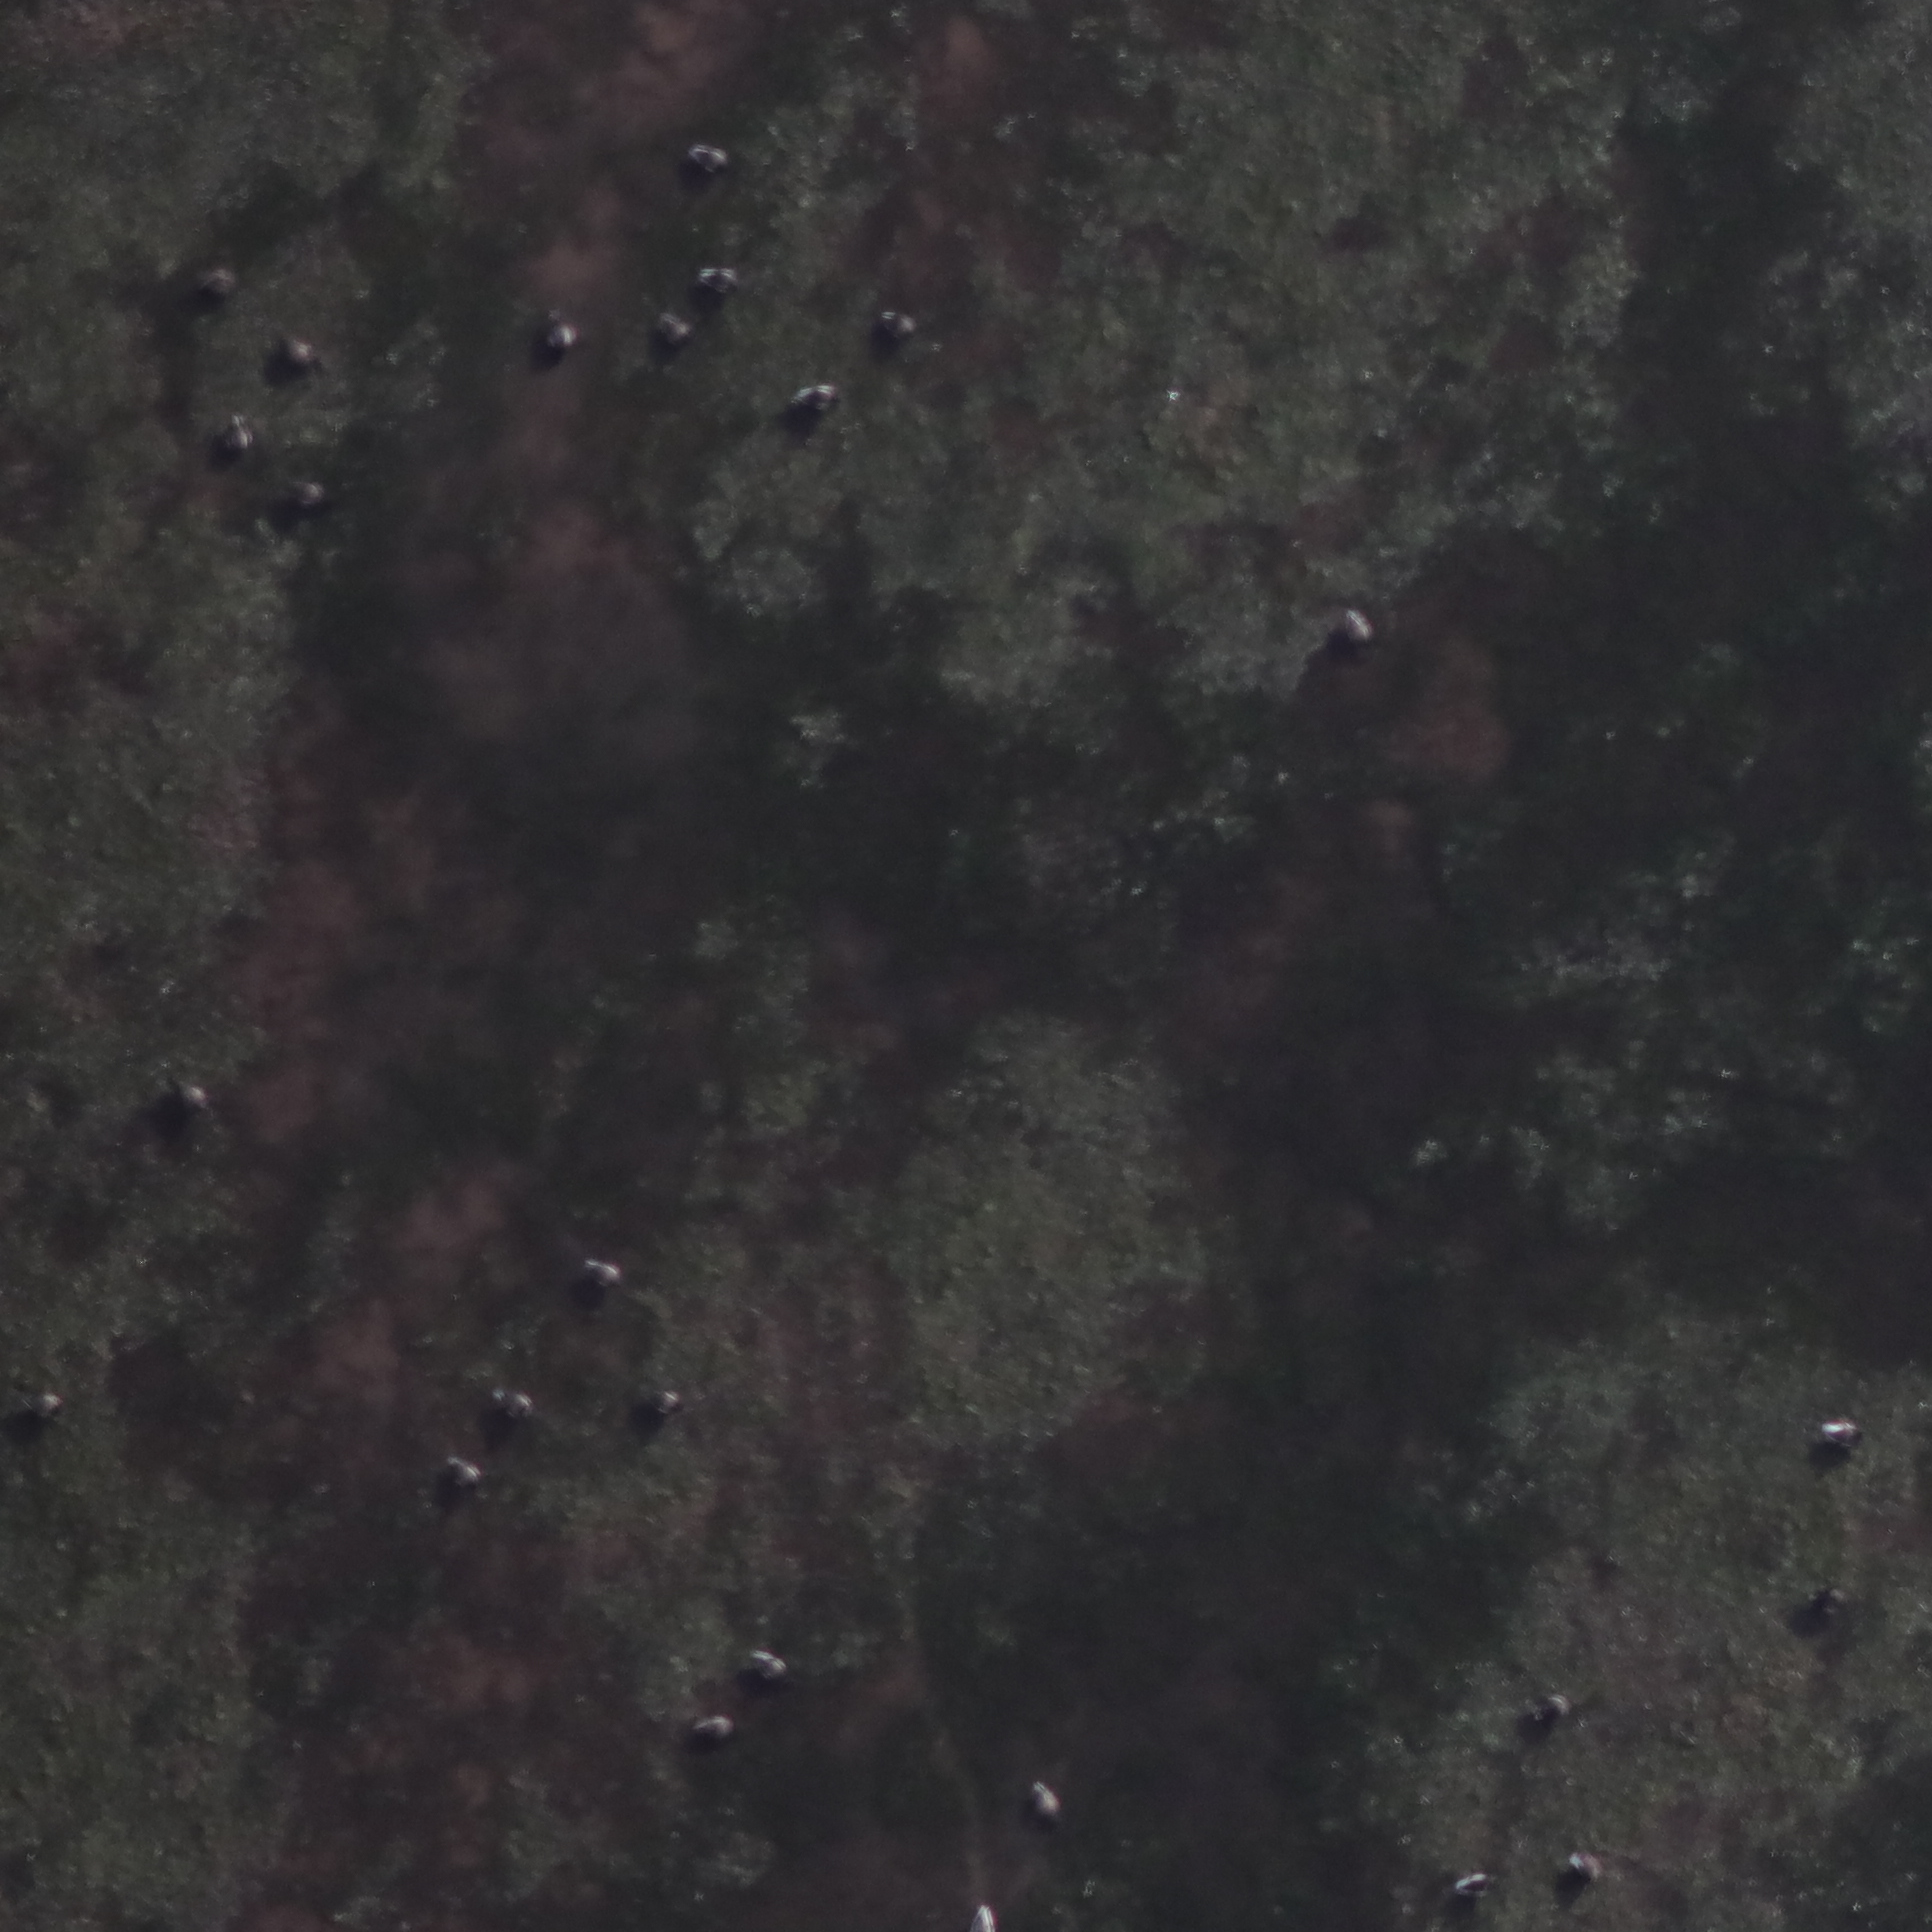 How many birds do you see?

26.